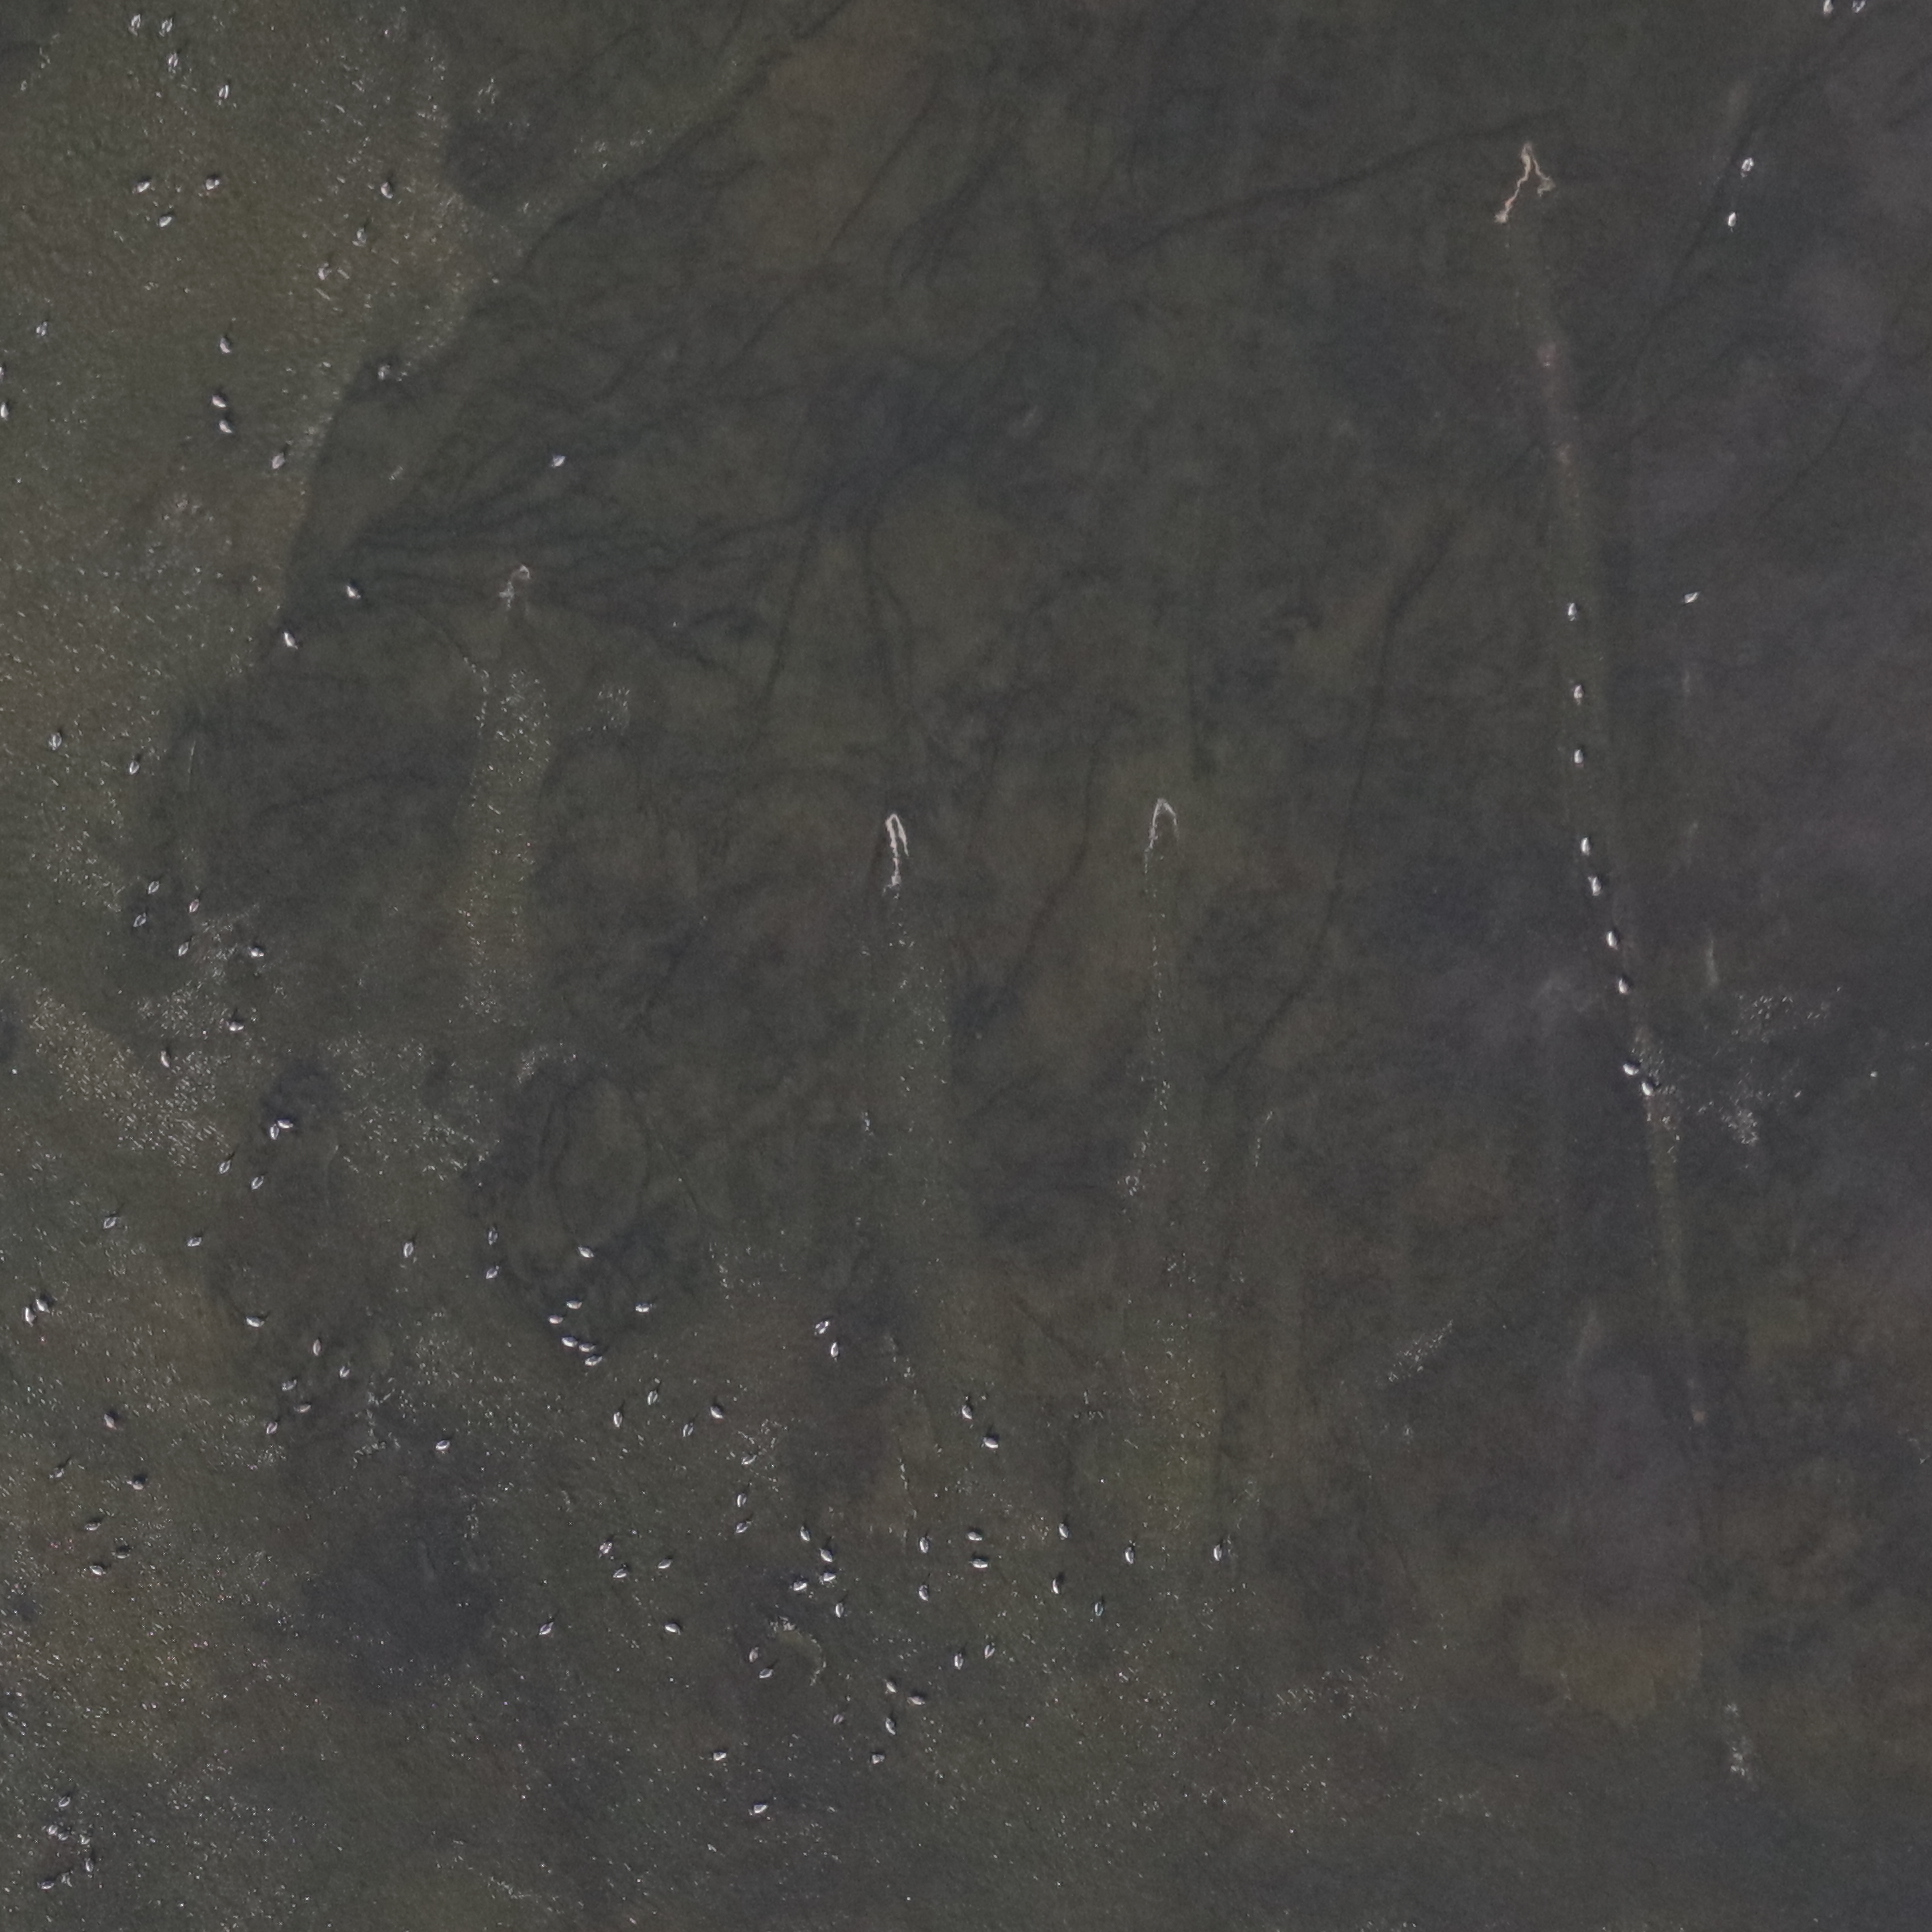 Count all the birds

122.